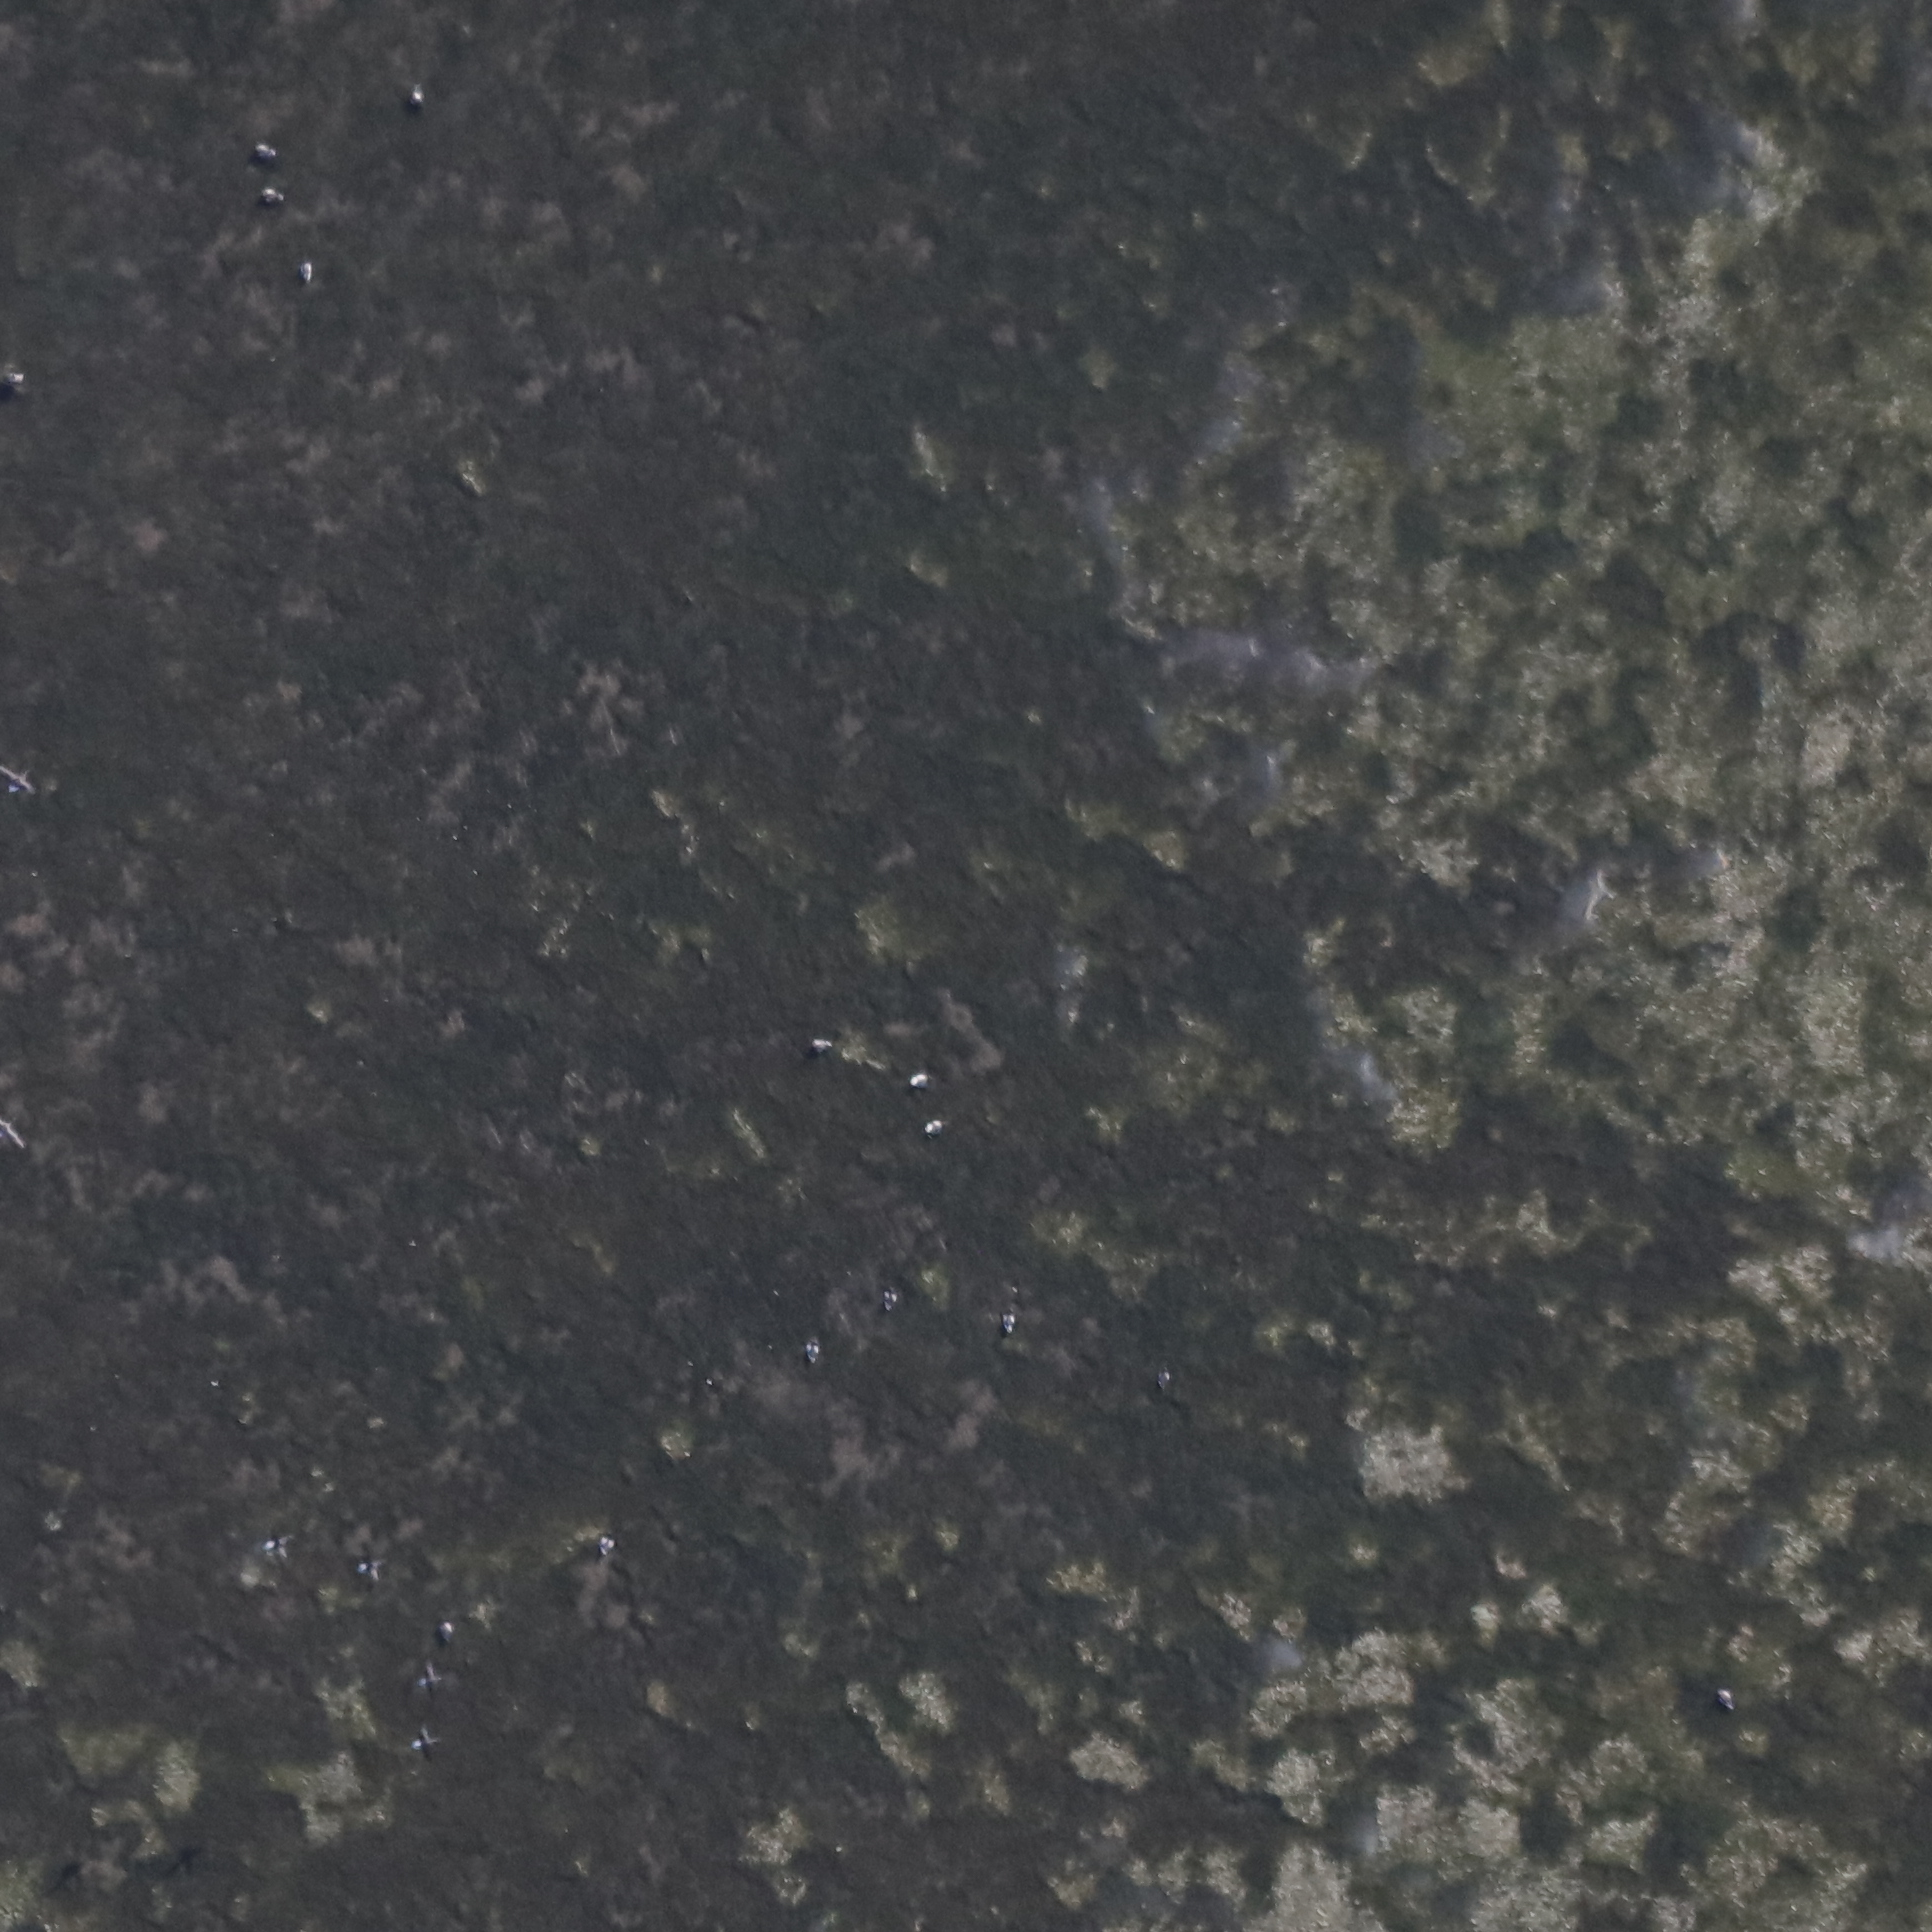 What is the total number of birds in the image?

21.